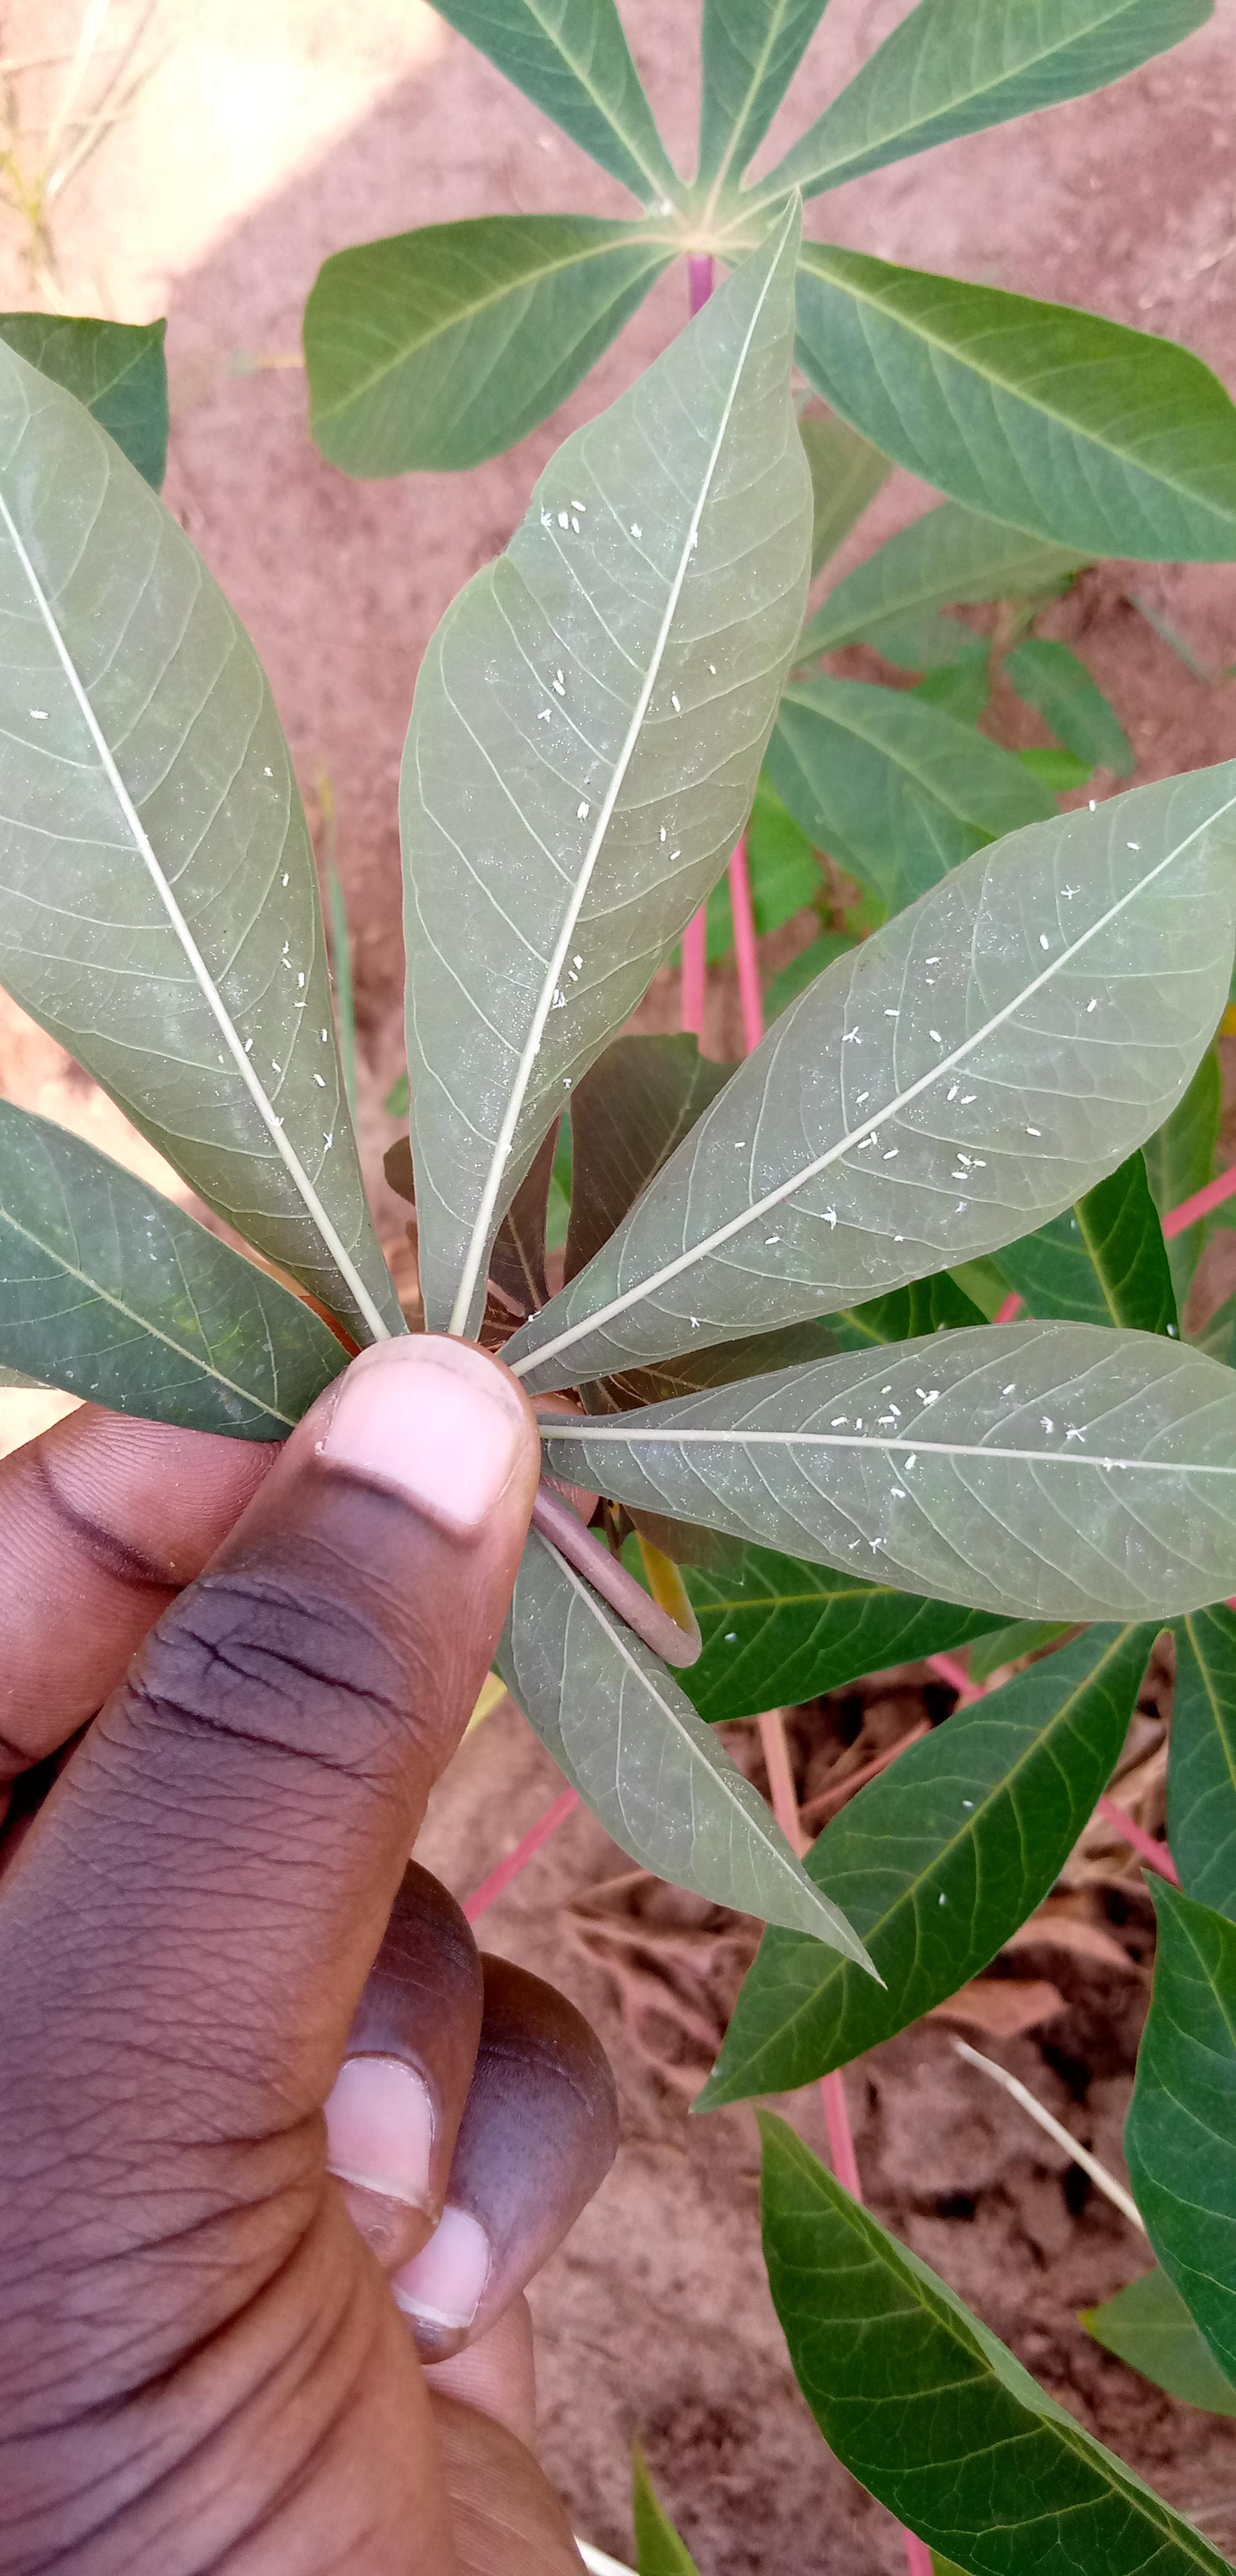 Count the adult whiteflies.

78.